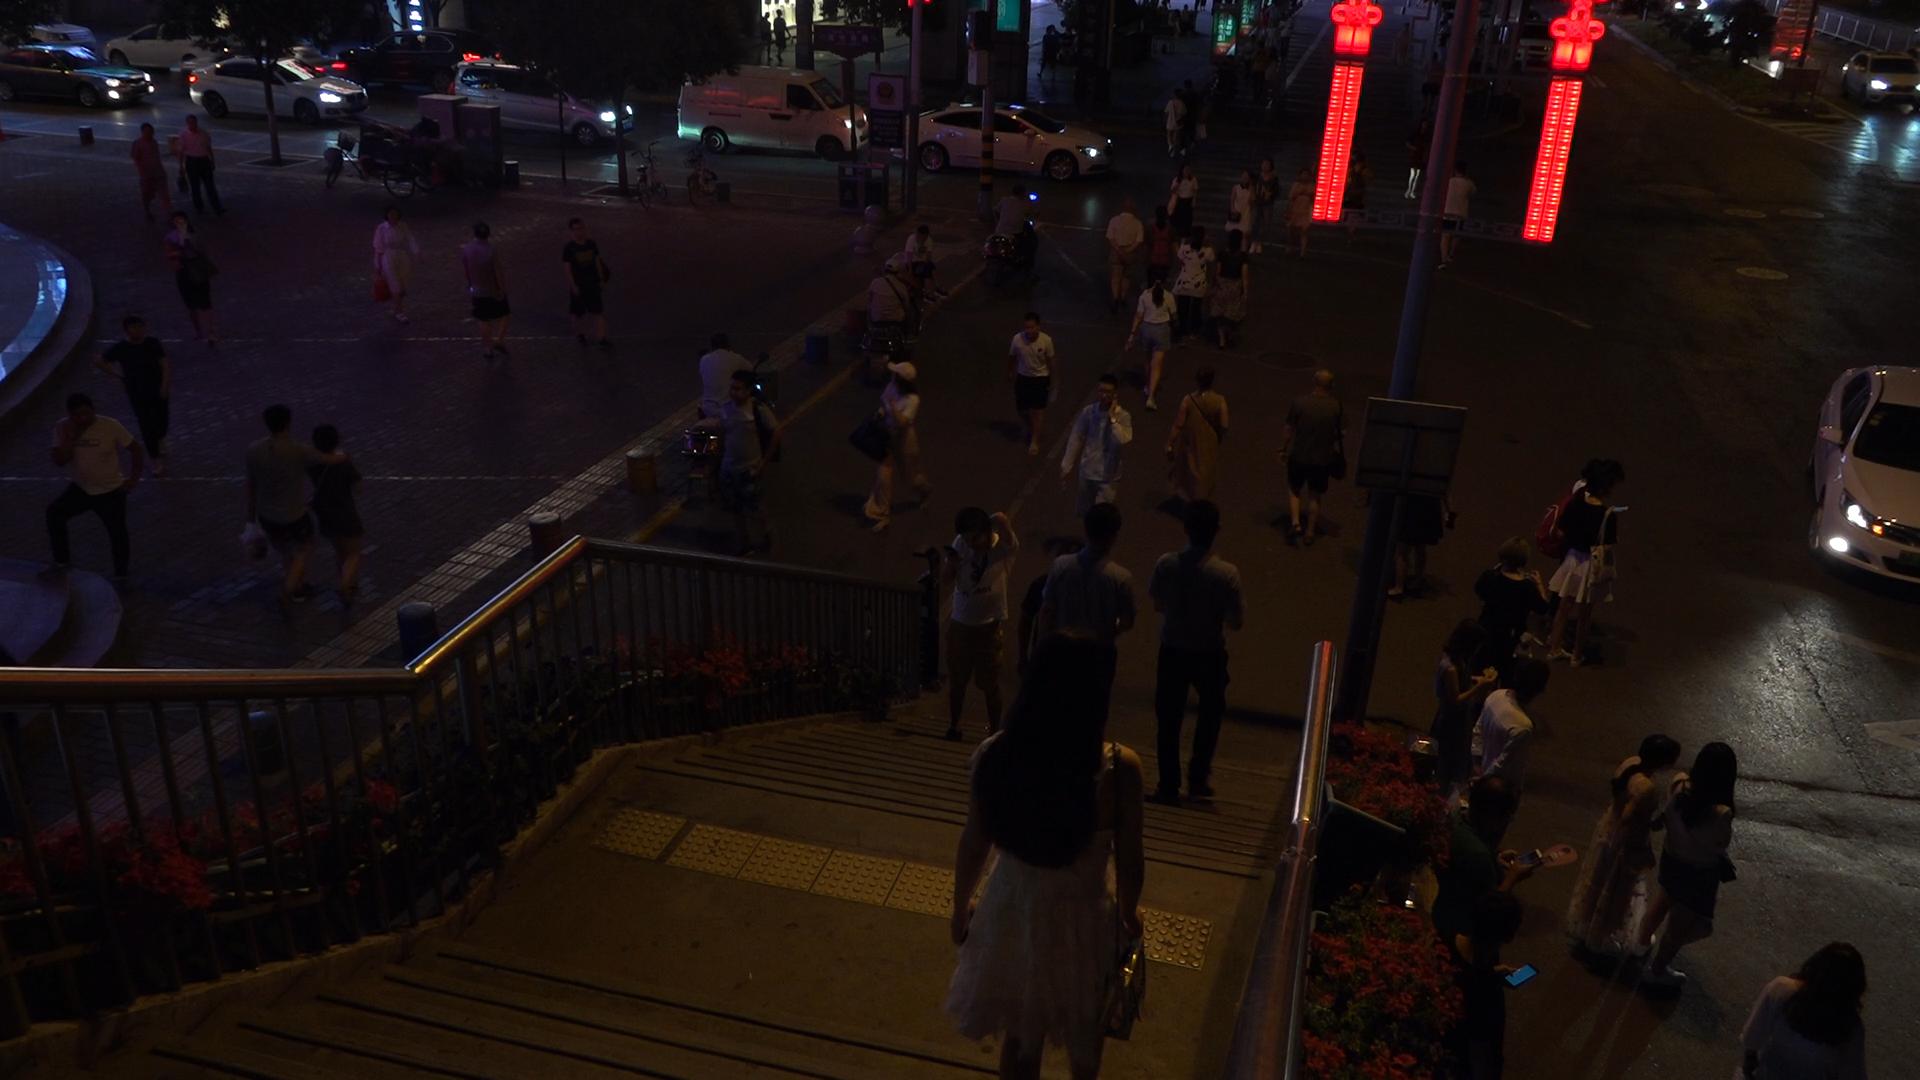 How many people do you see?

56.